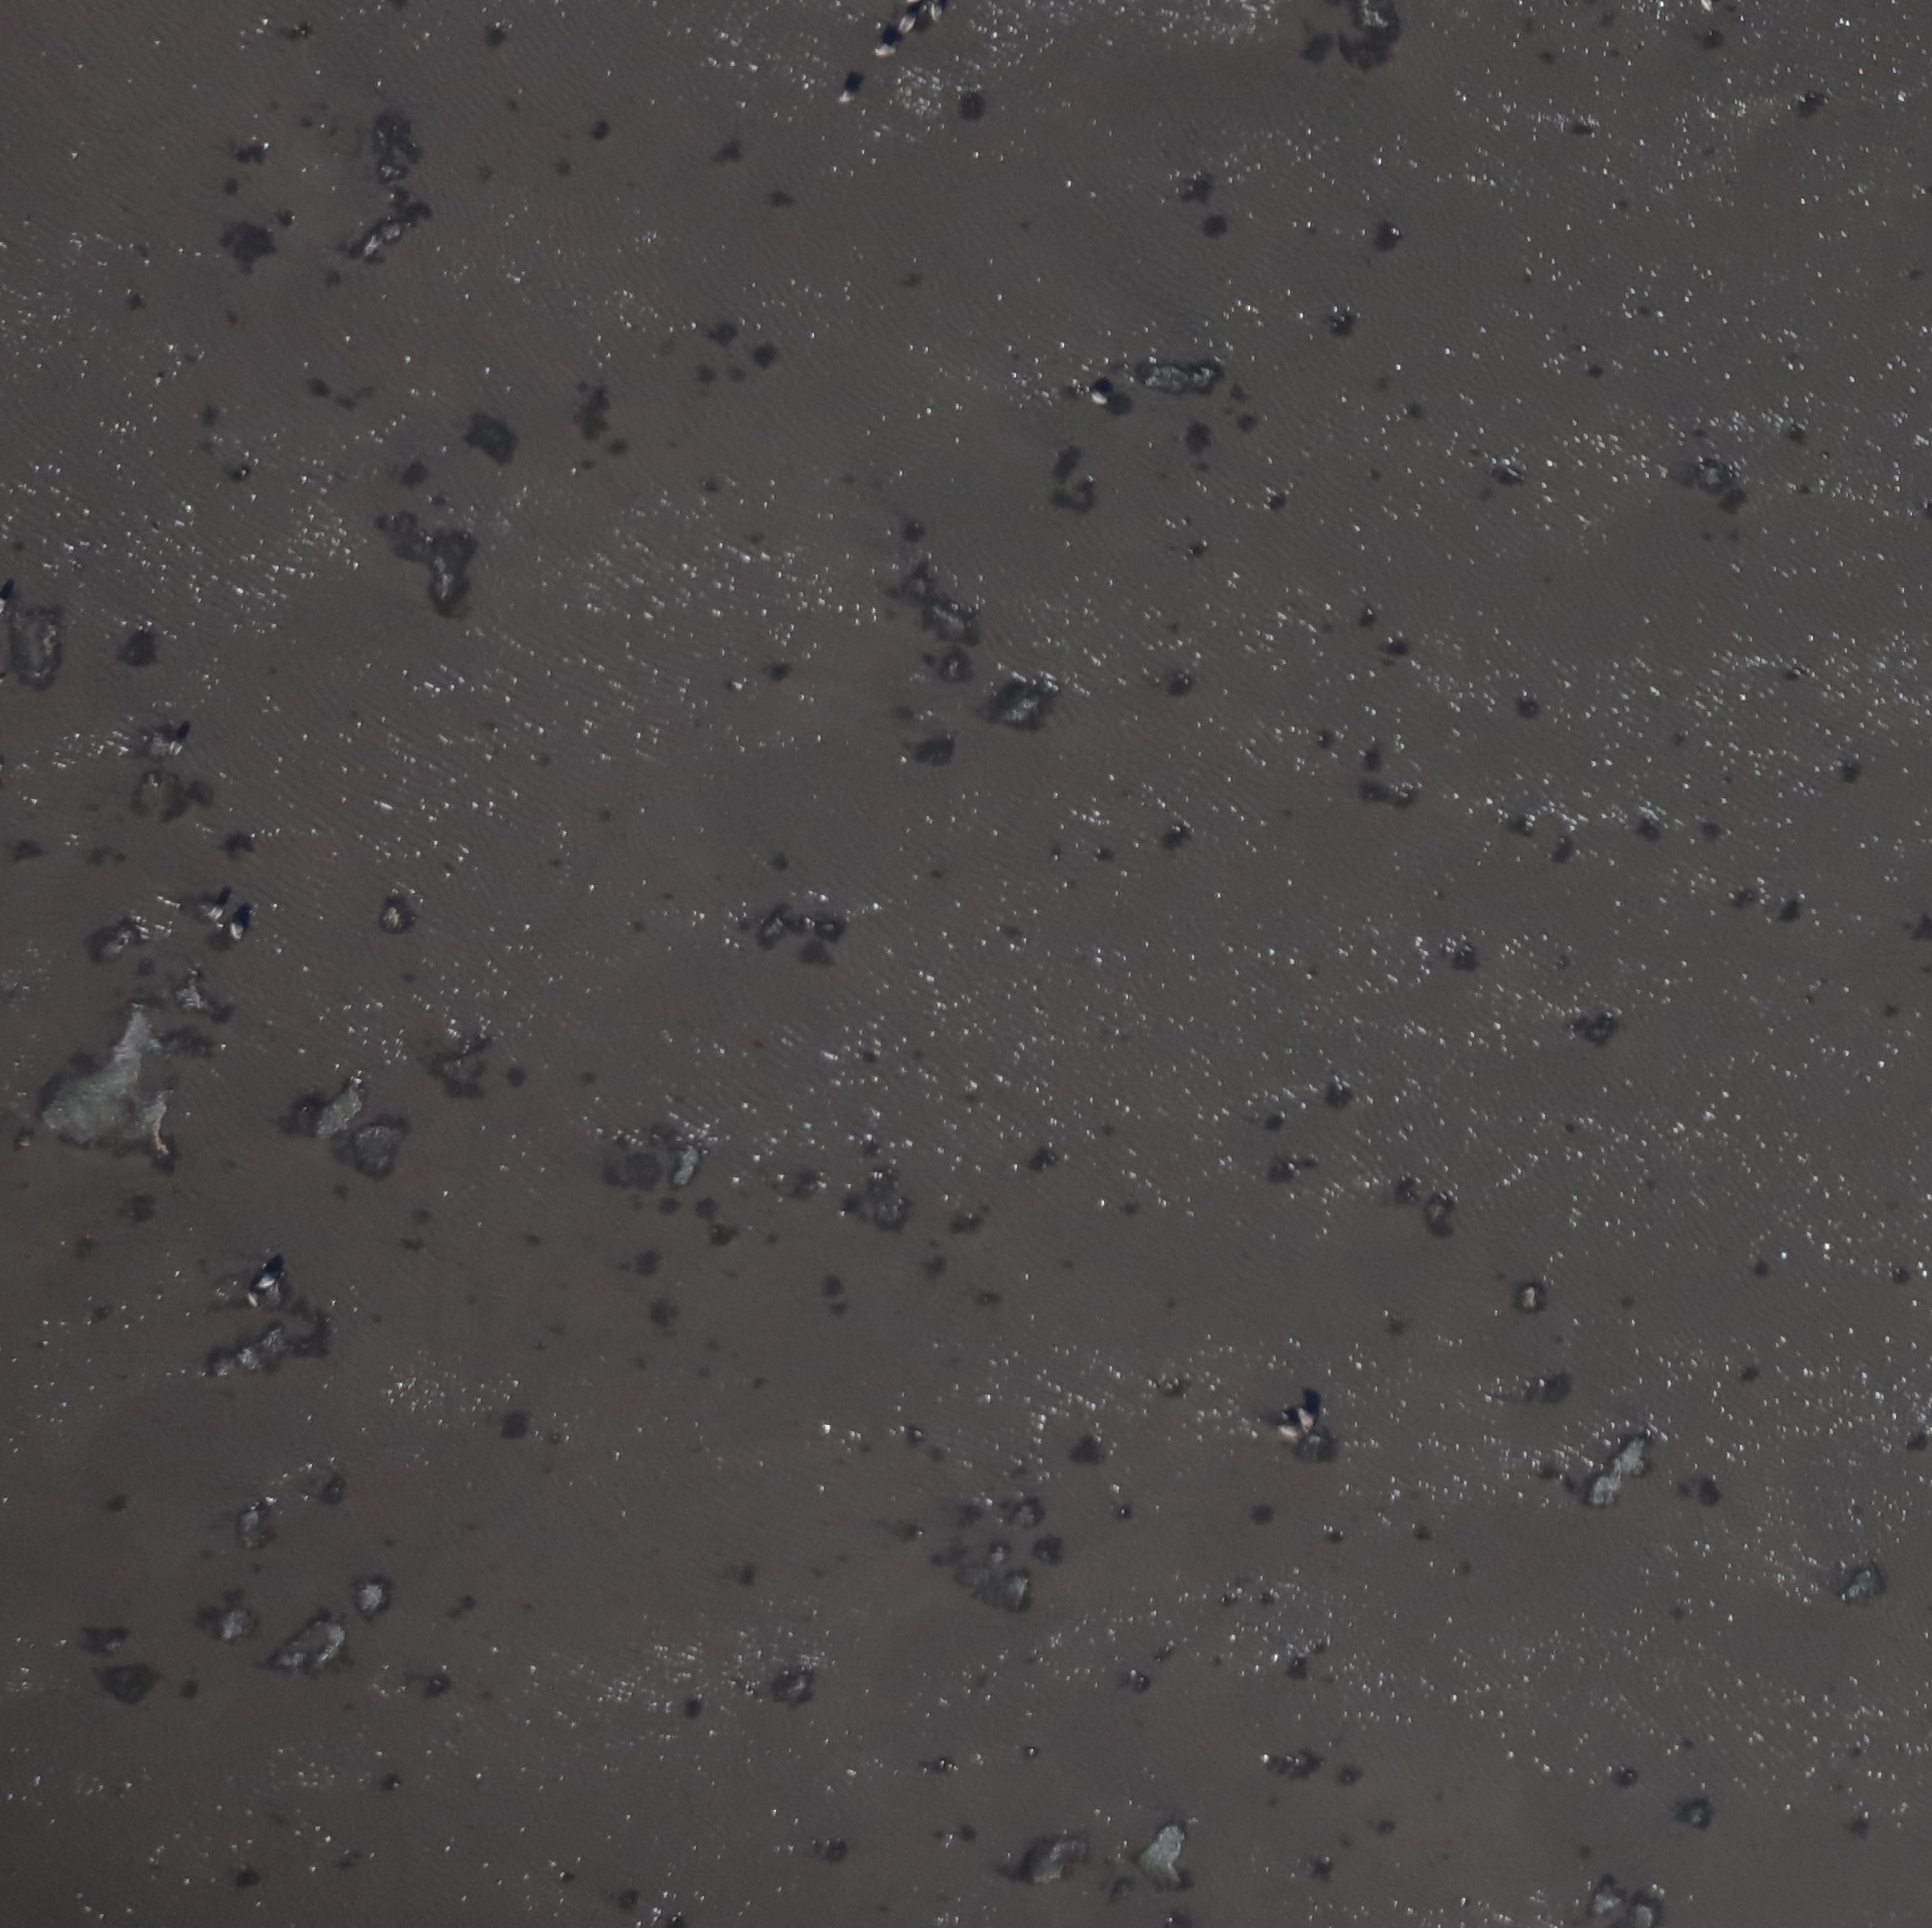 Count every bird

13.